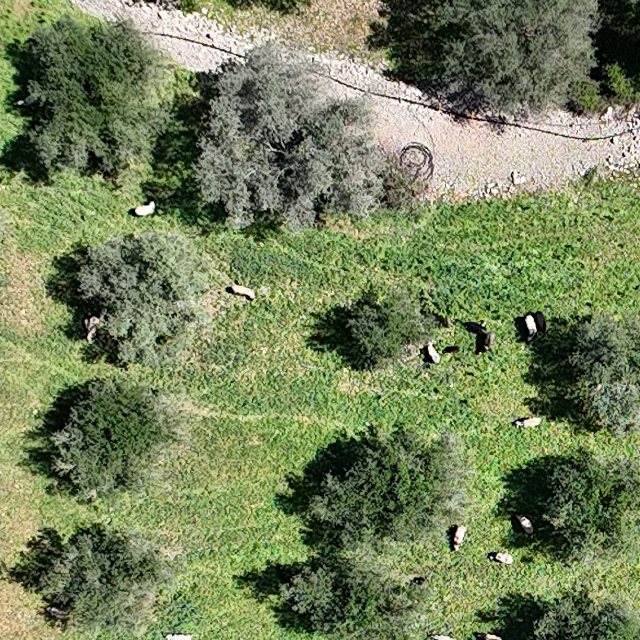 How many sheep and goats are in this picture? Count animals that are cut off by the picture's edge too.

17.